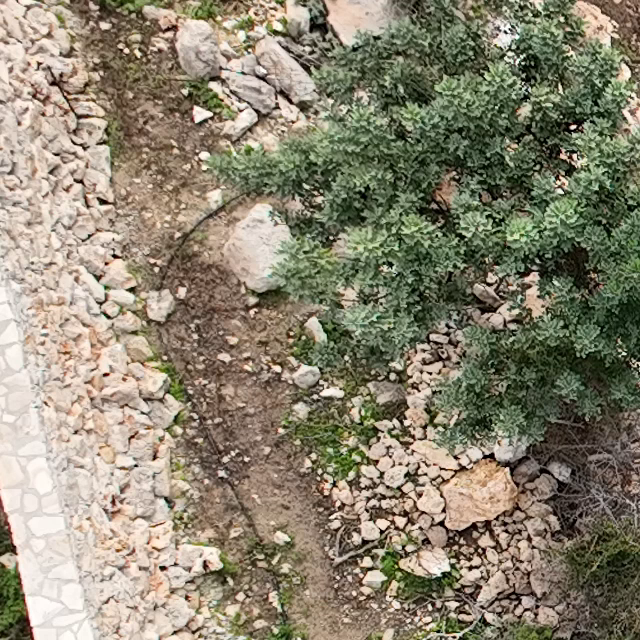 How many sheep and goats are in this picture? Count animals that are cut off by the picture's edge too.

0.